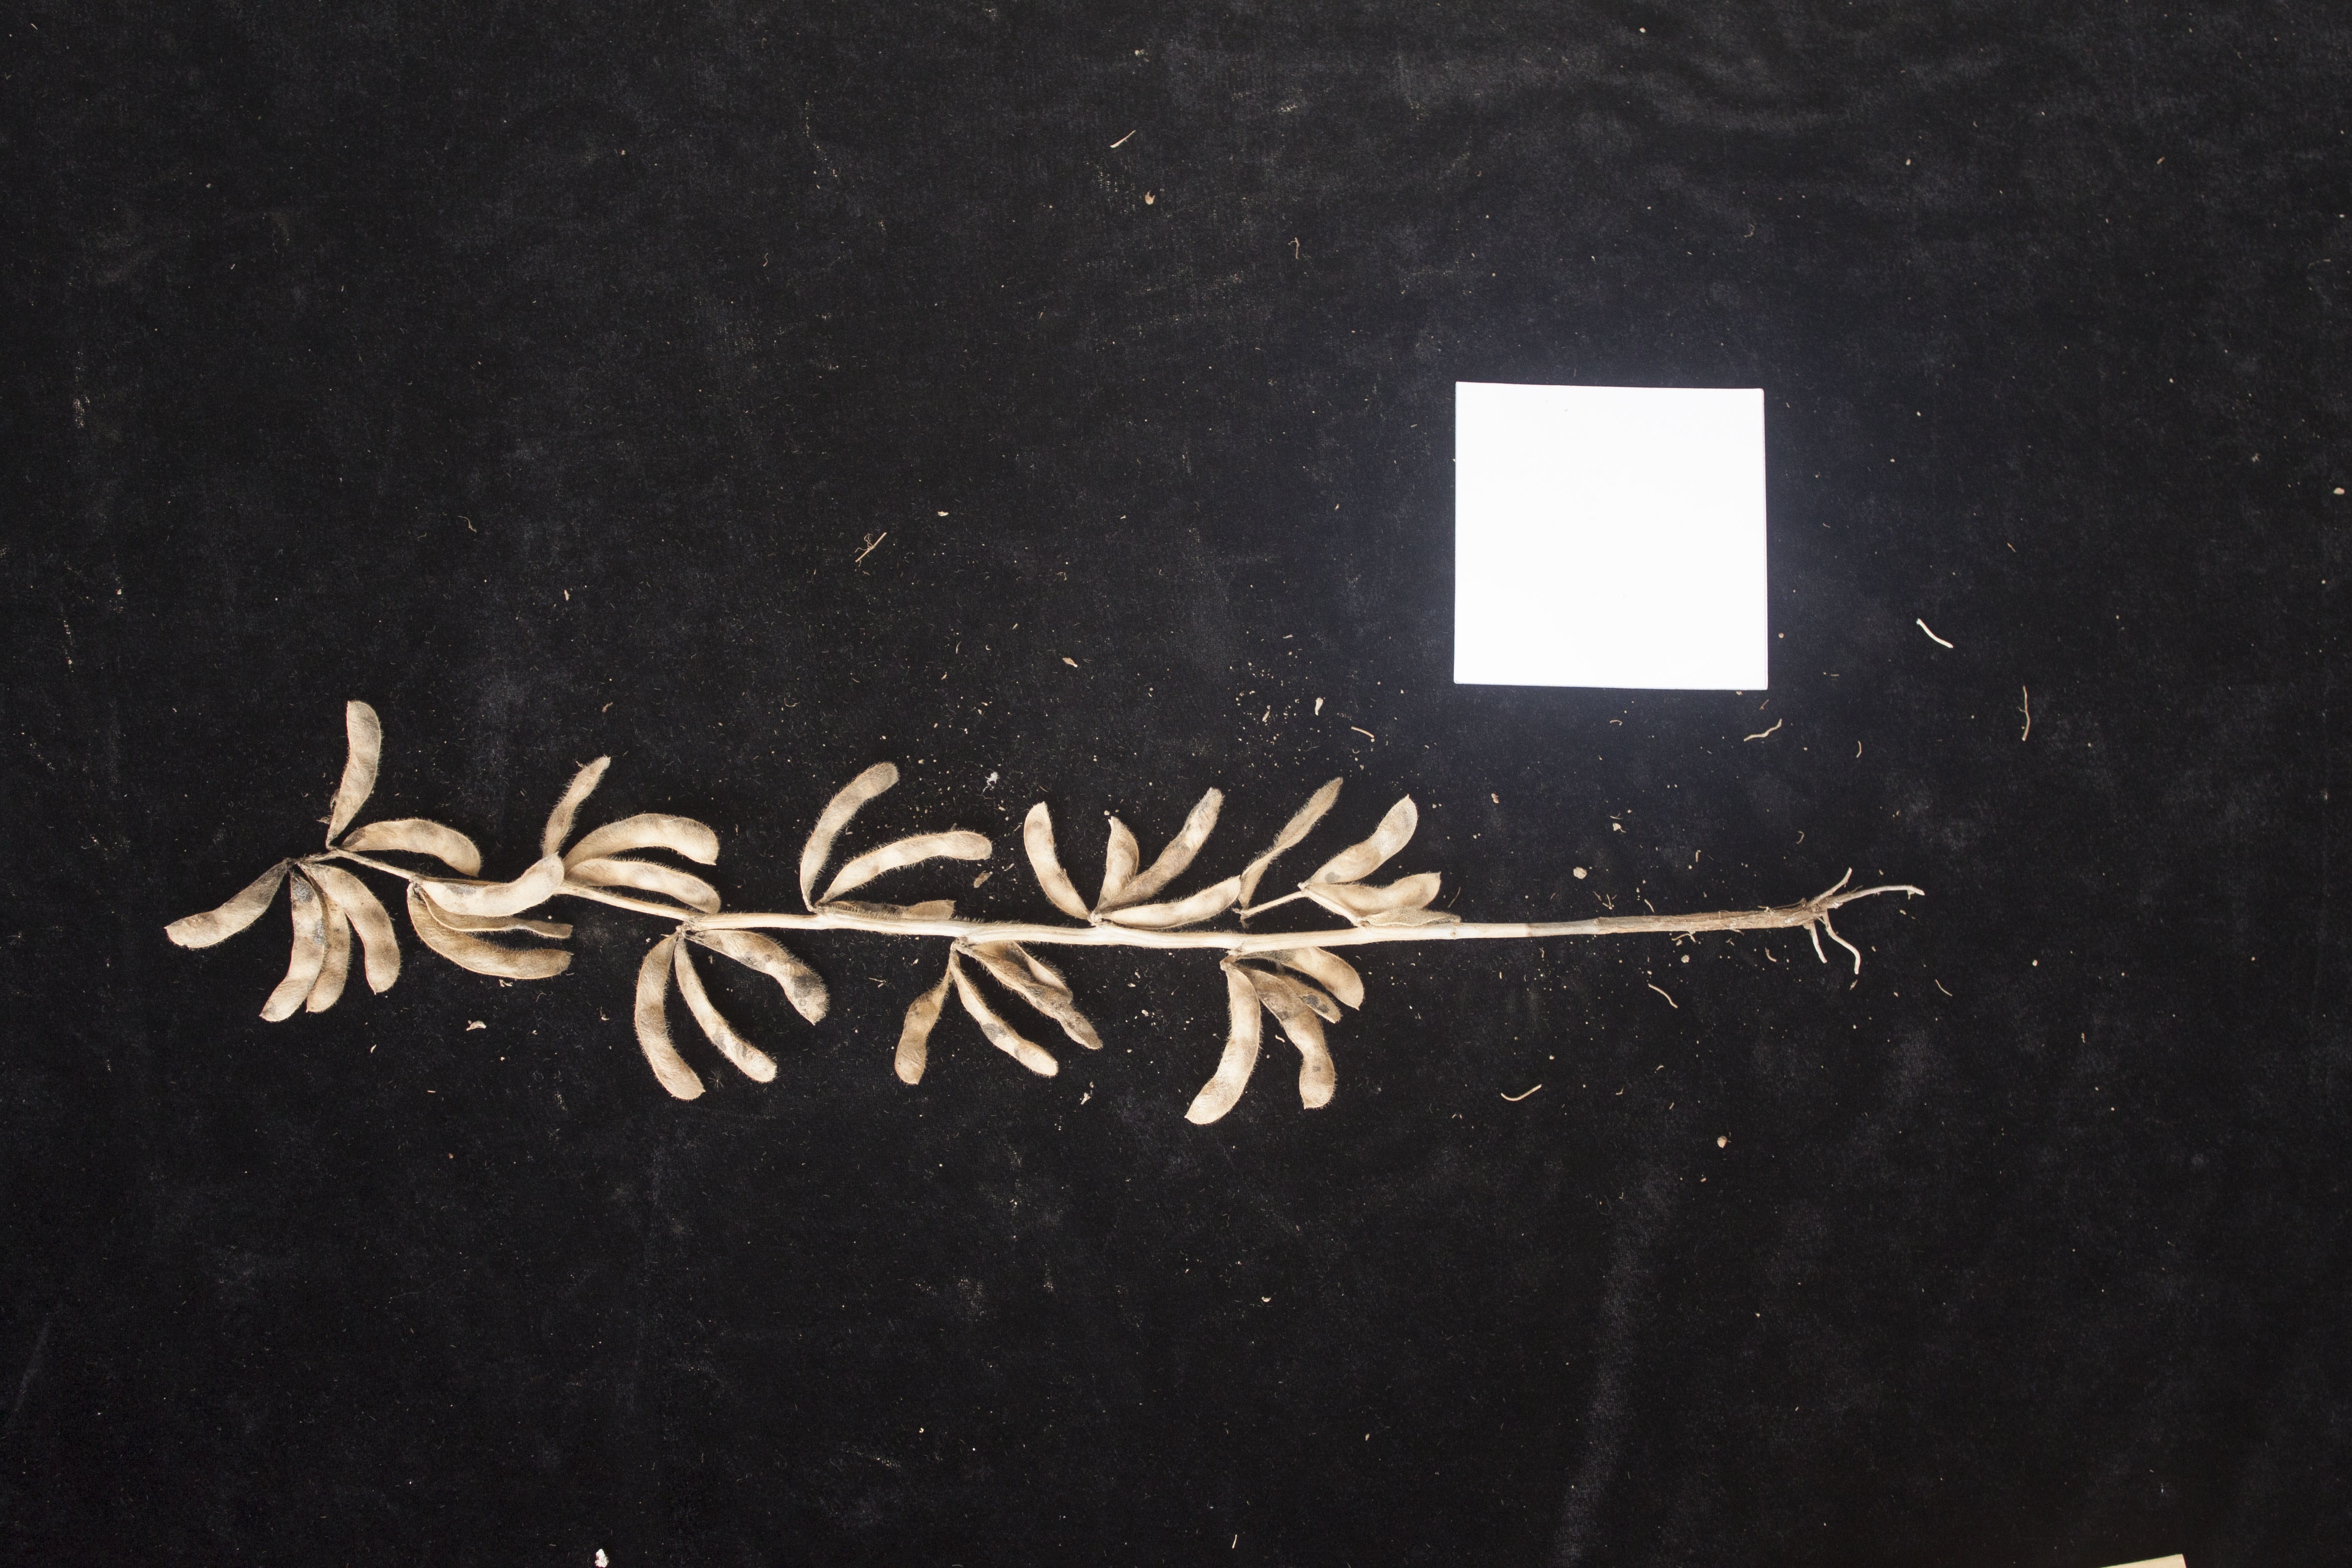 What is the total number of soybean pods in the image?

33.